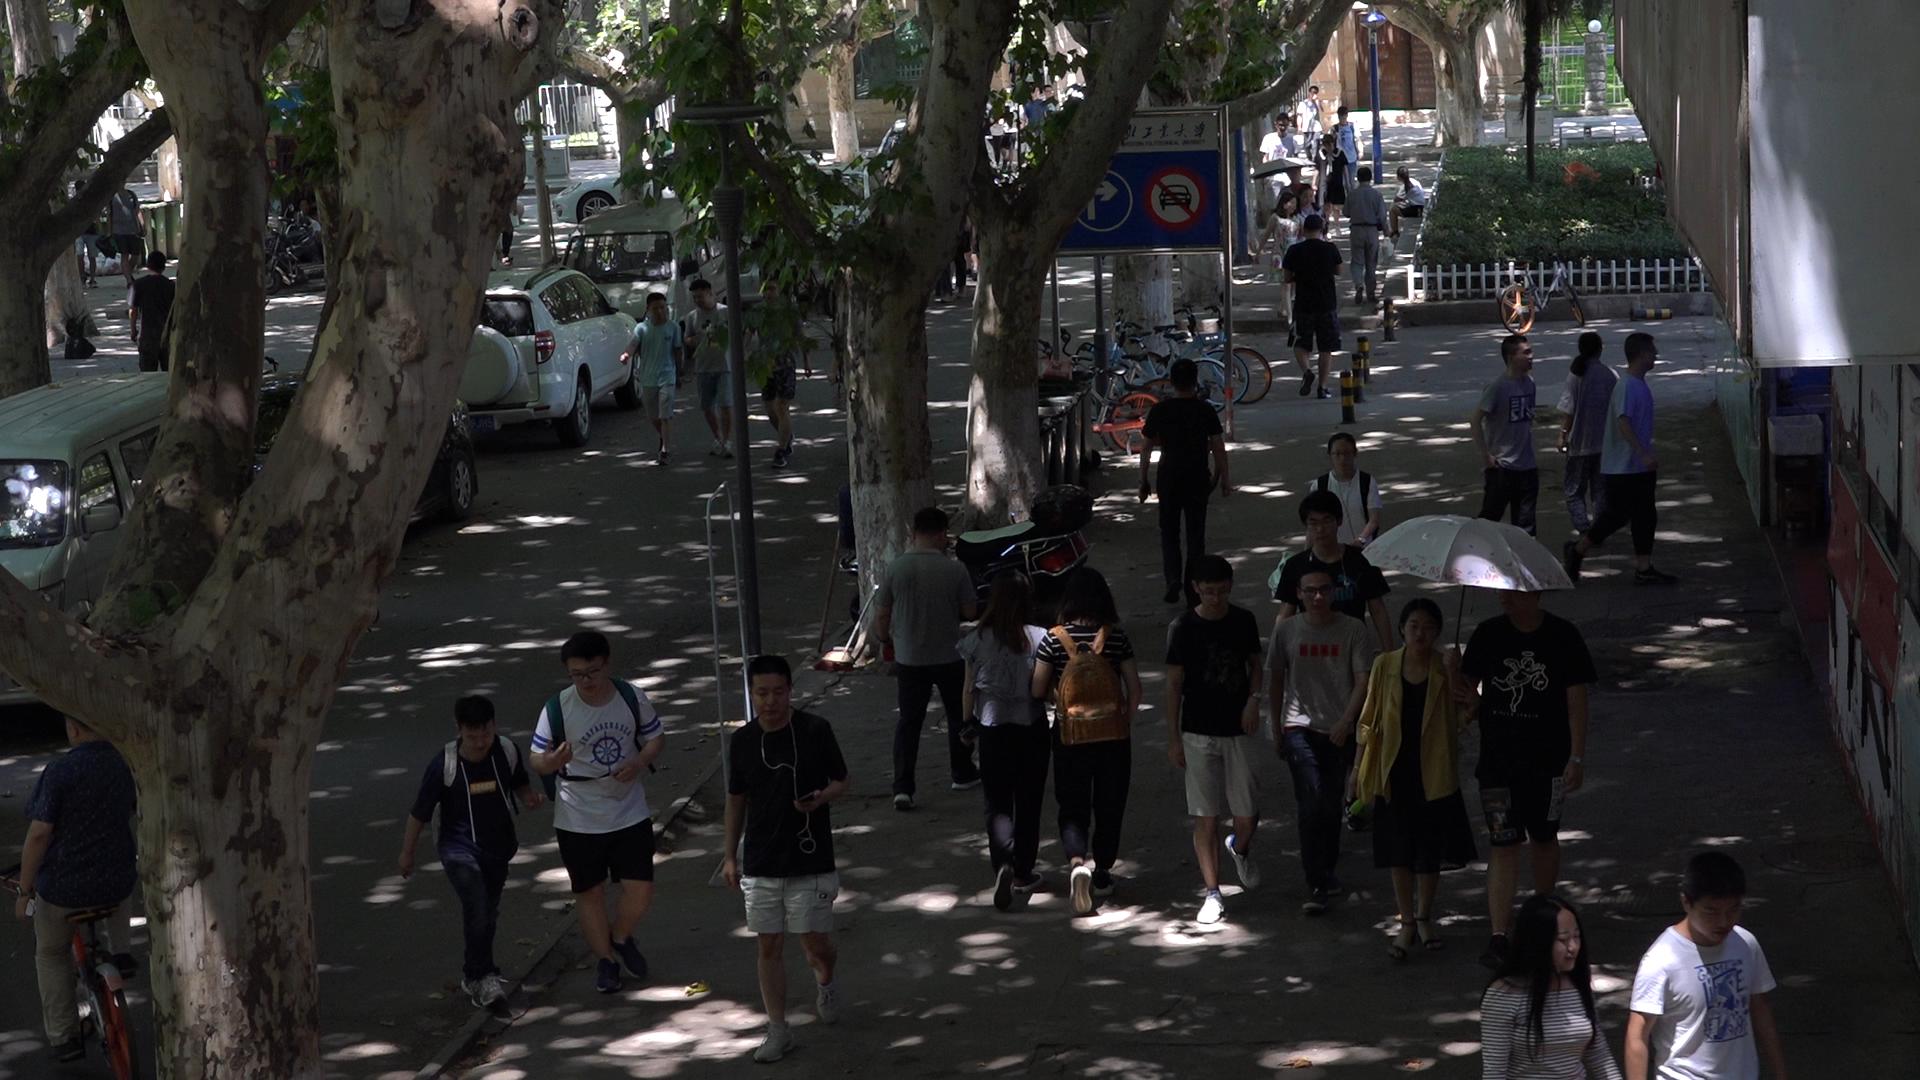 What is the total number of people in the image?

38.